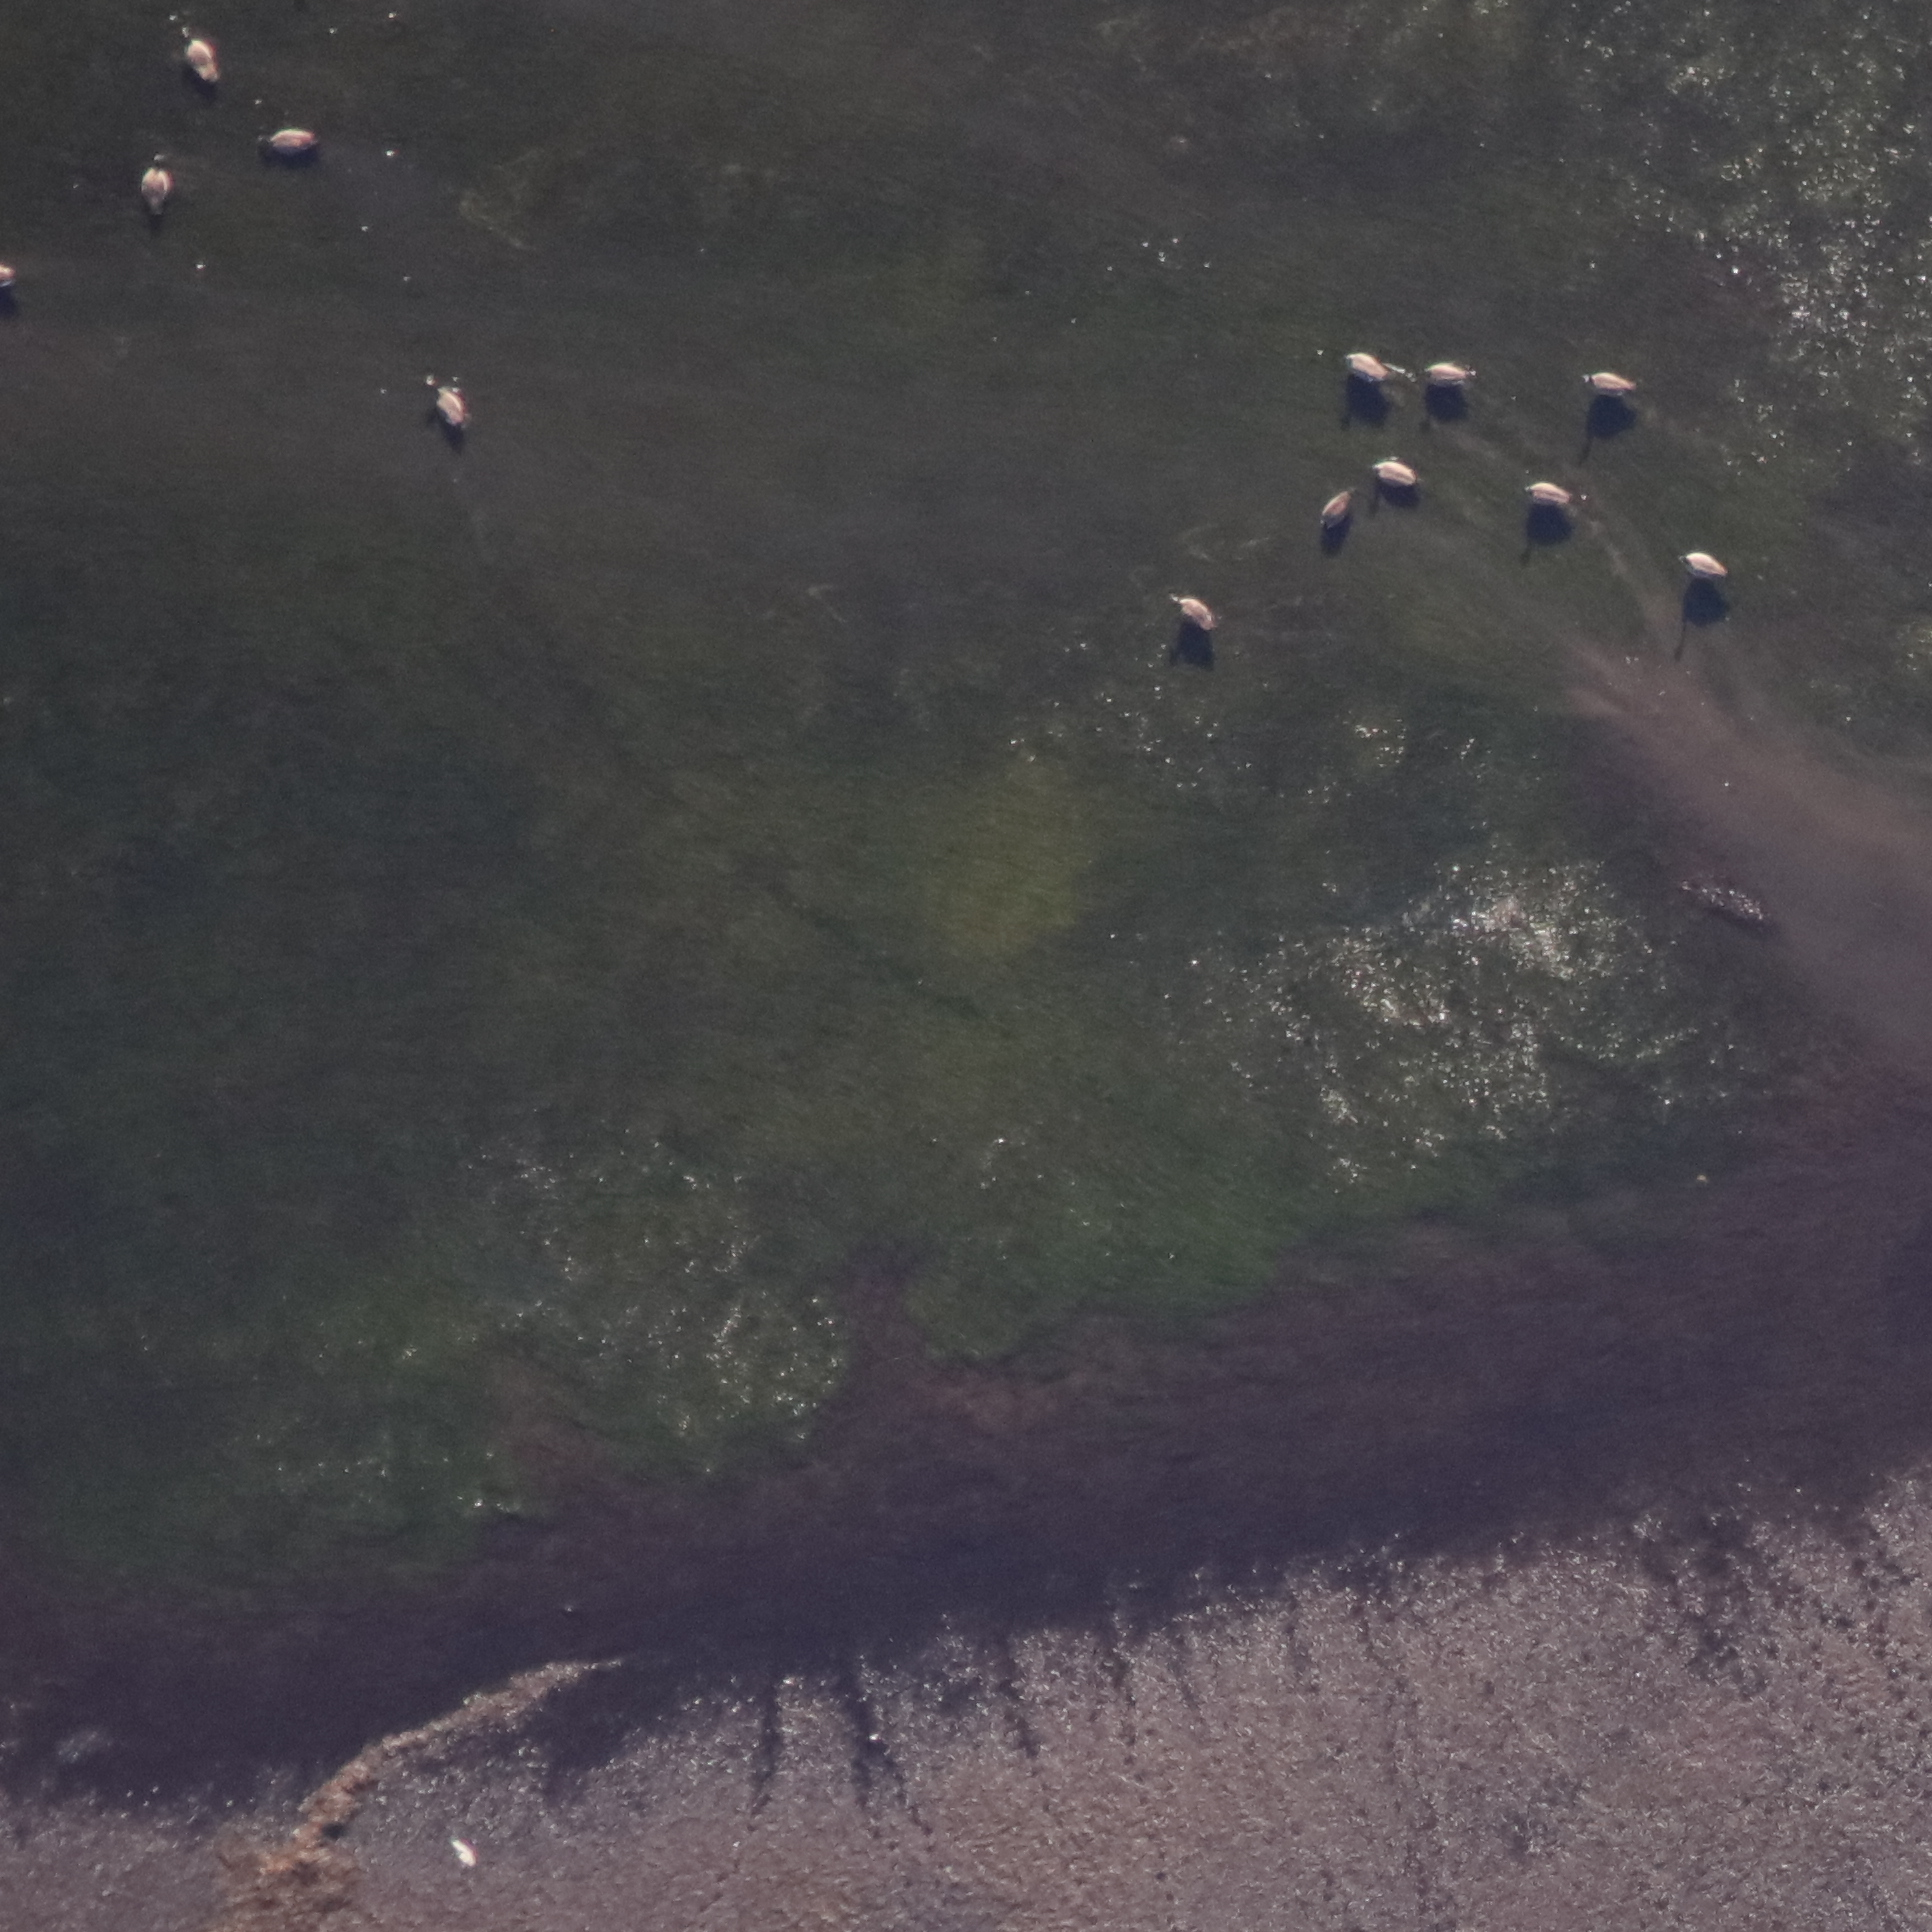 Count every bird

12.